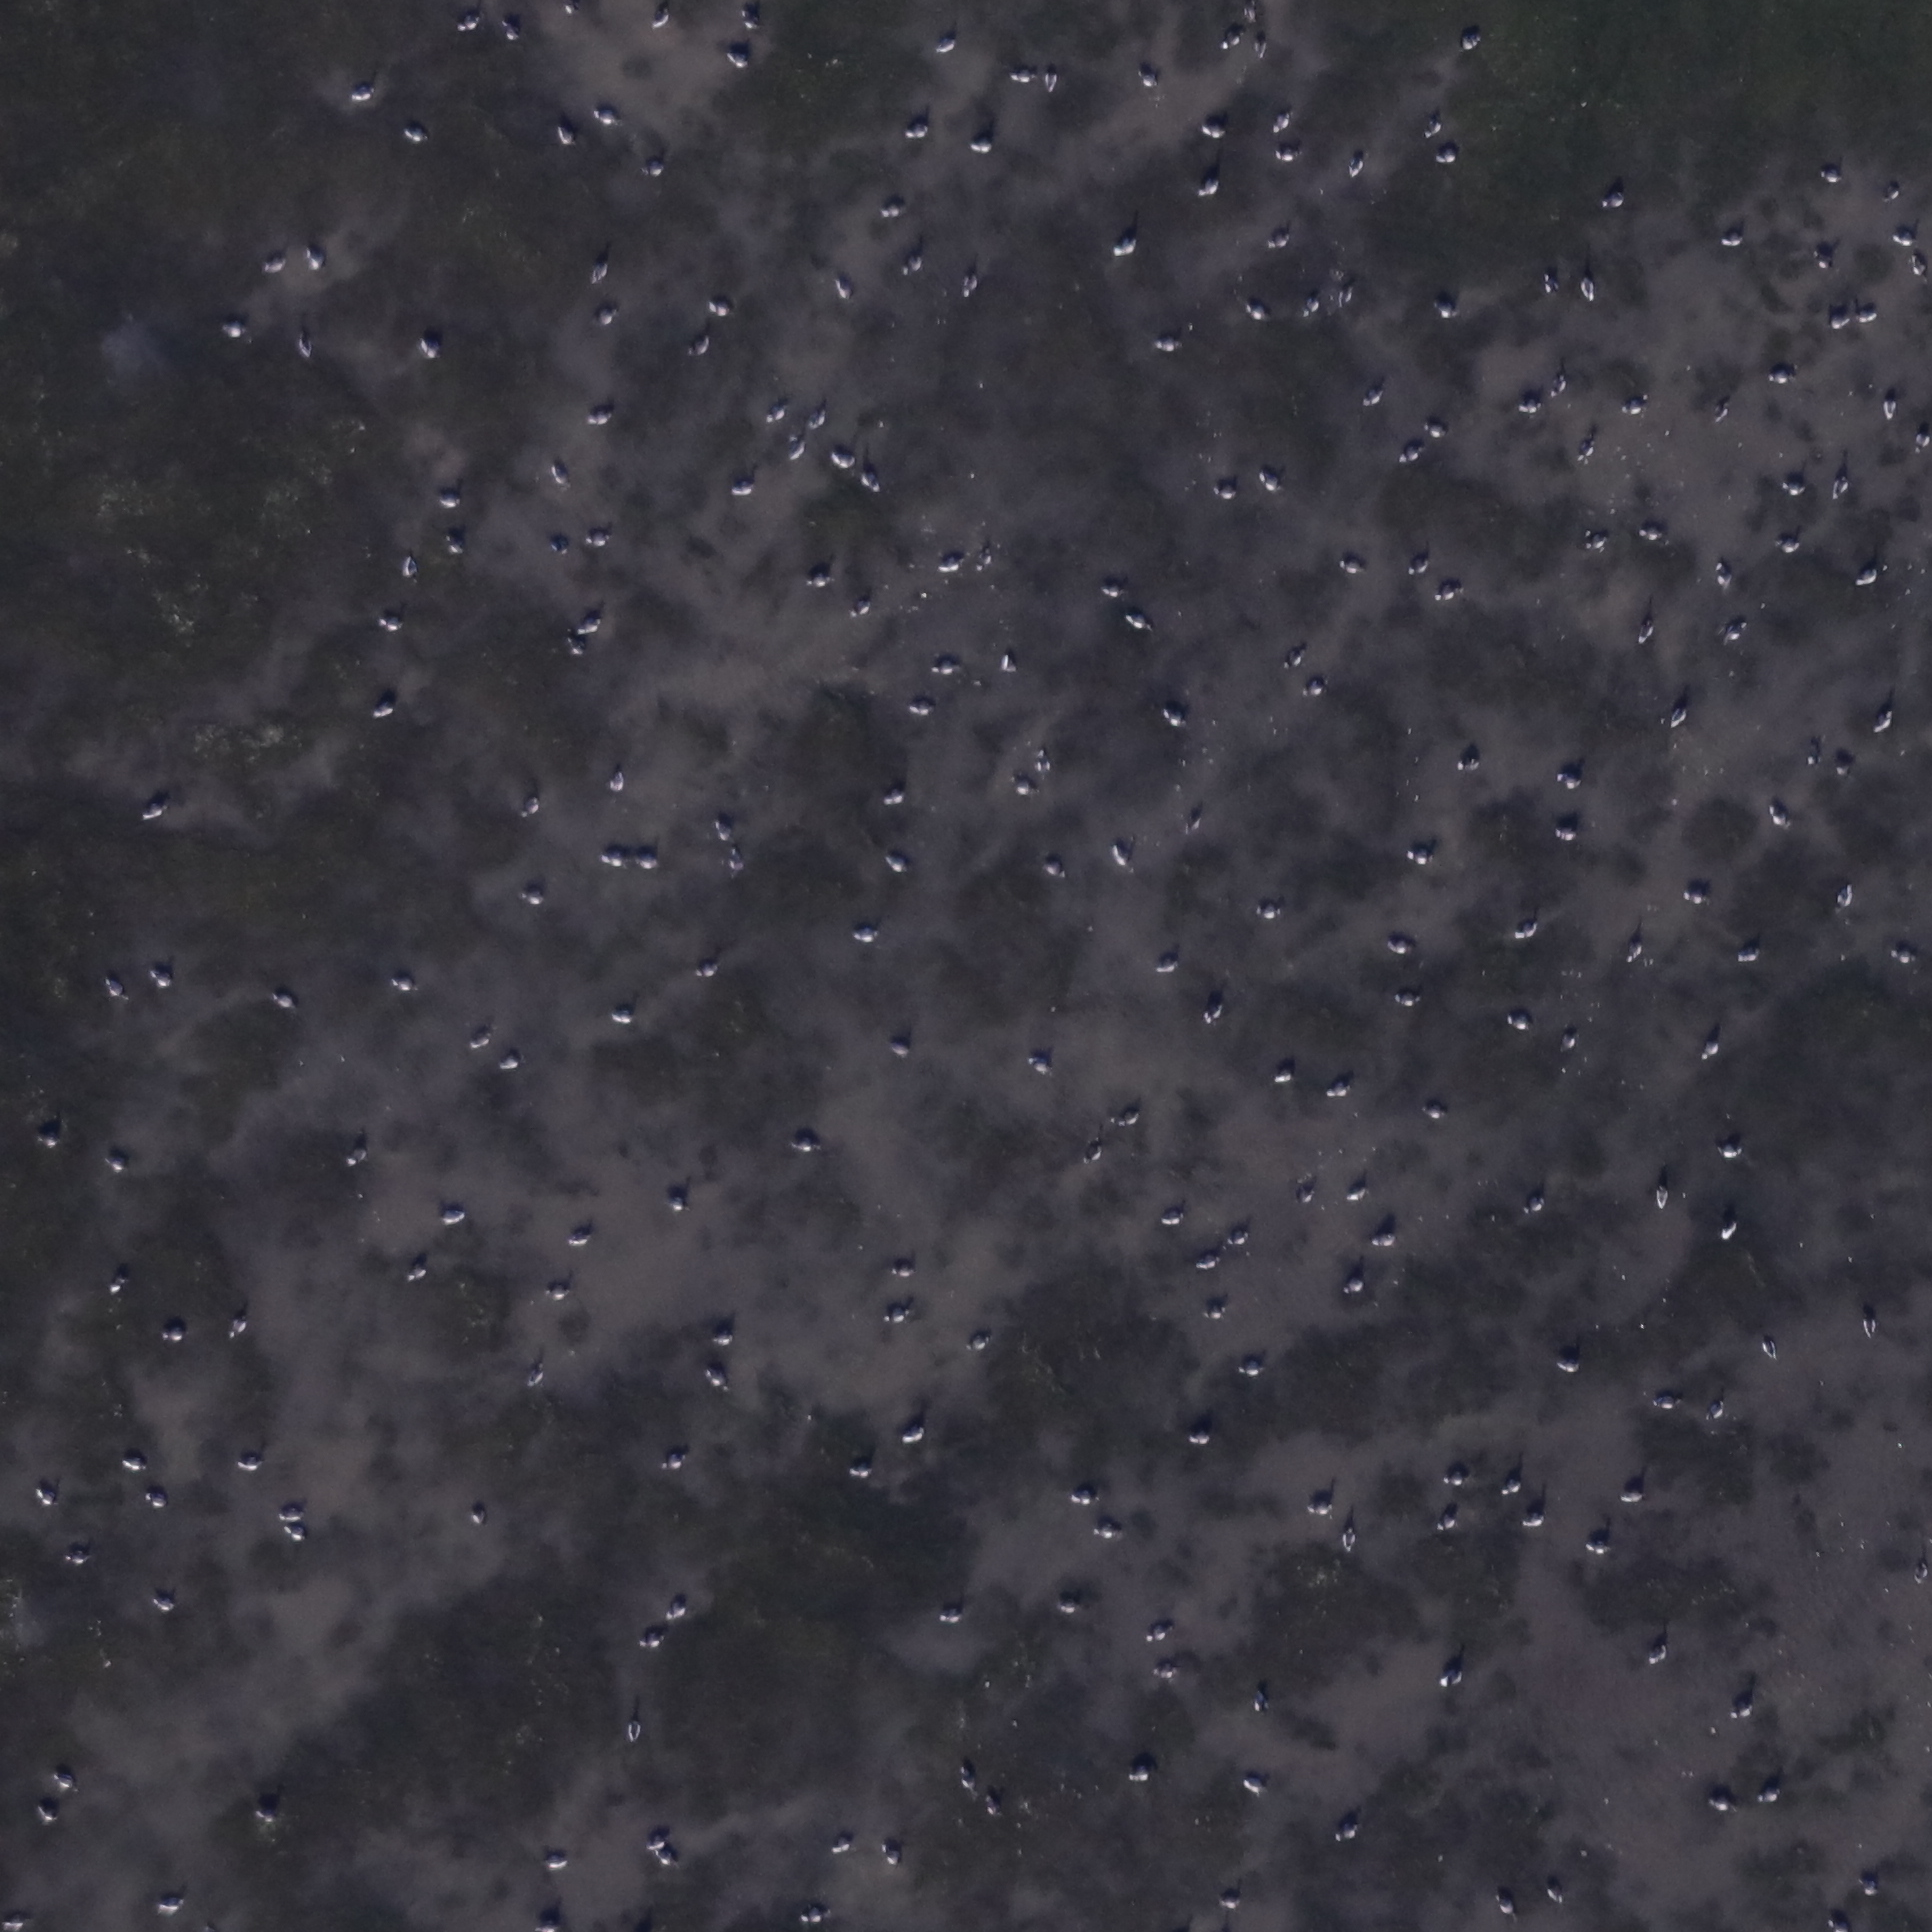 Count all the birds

261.